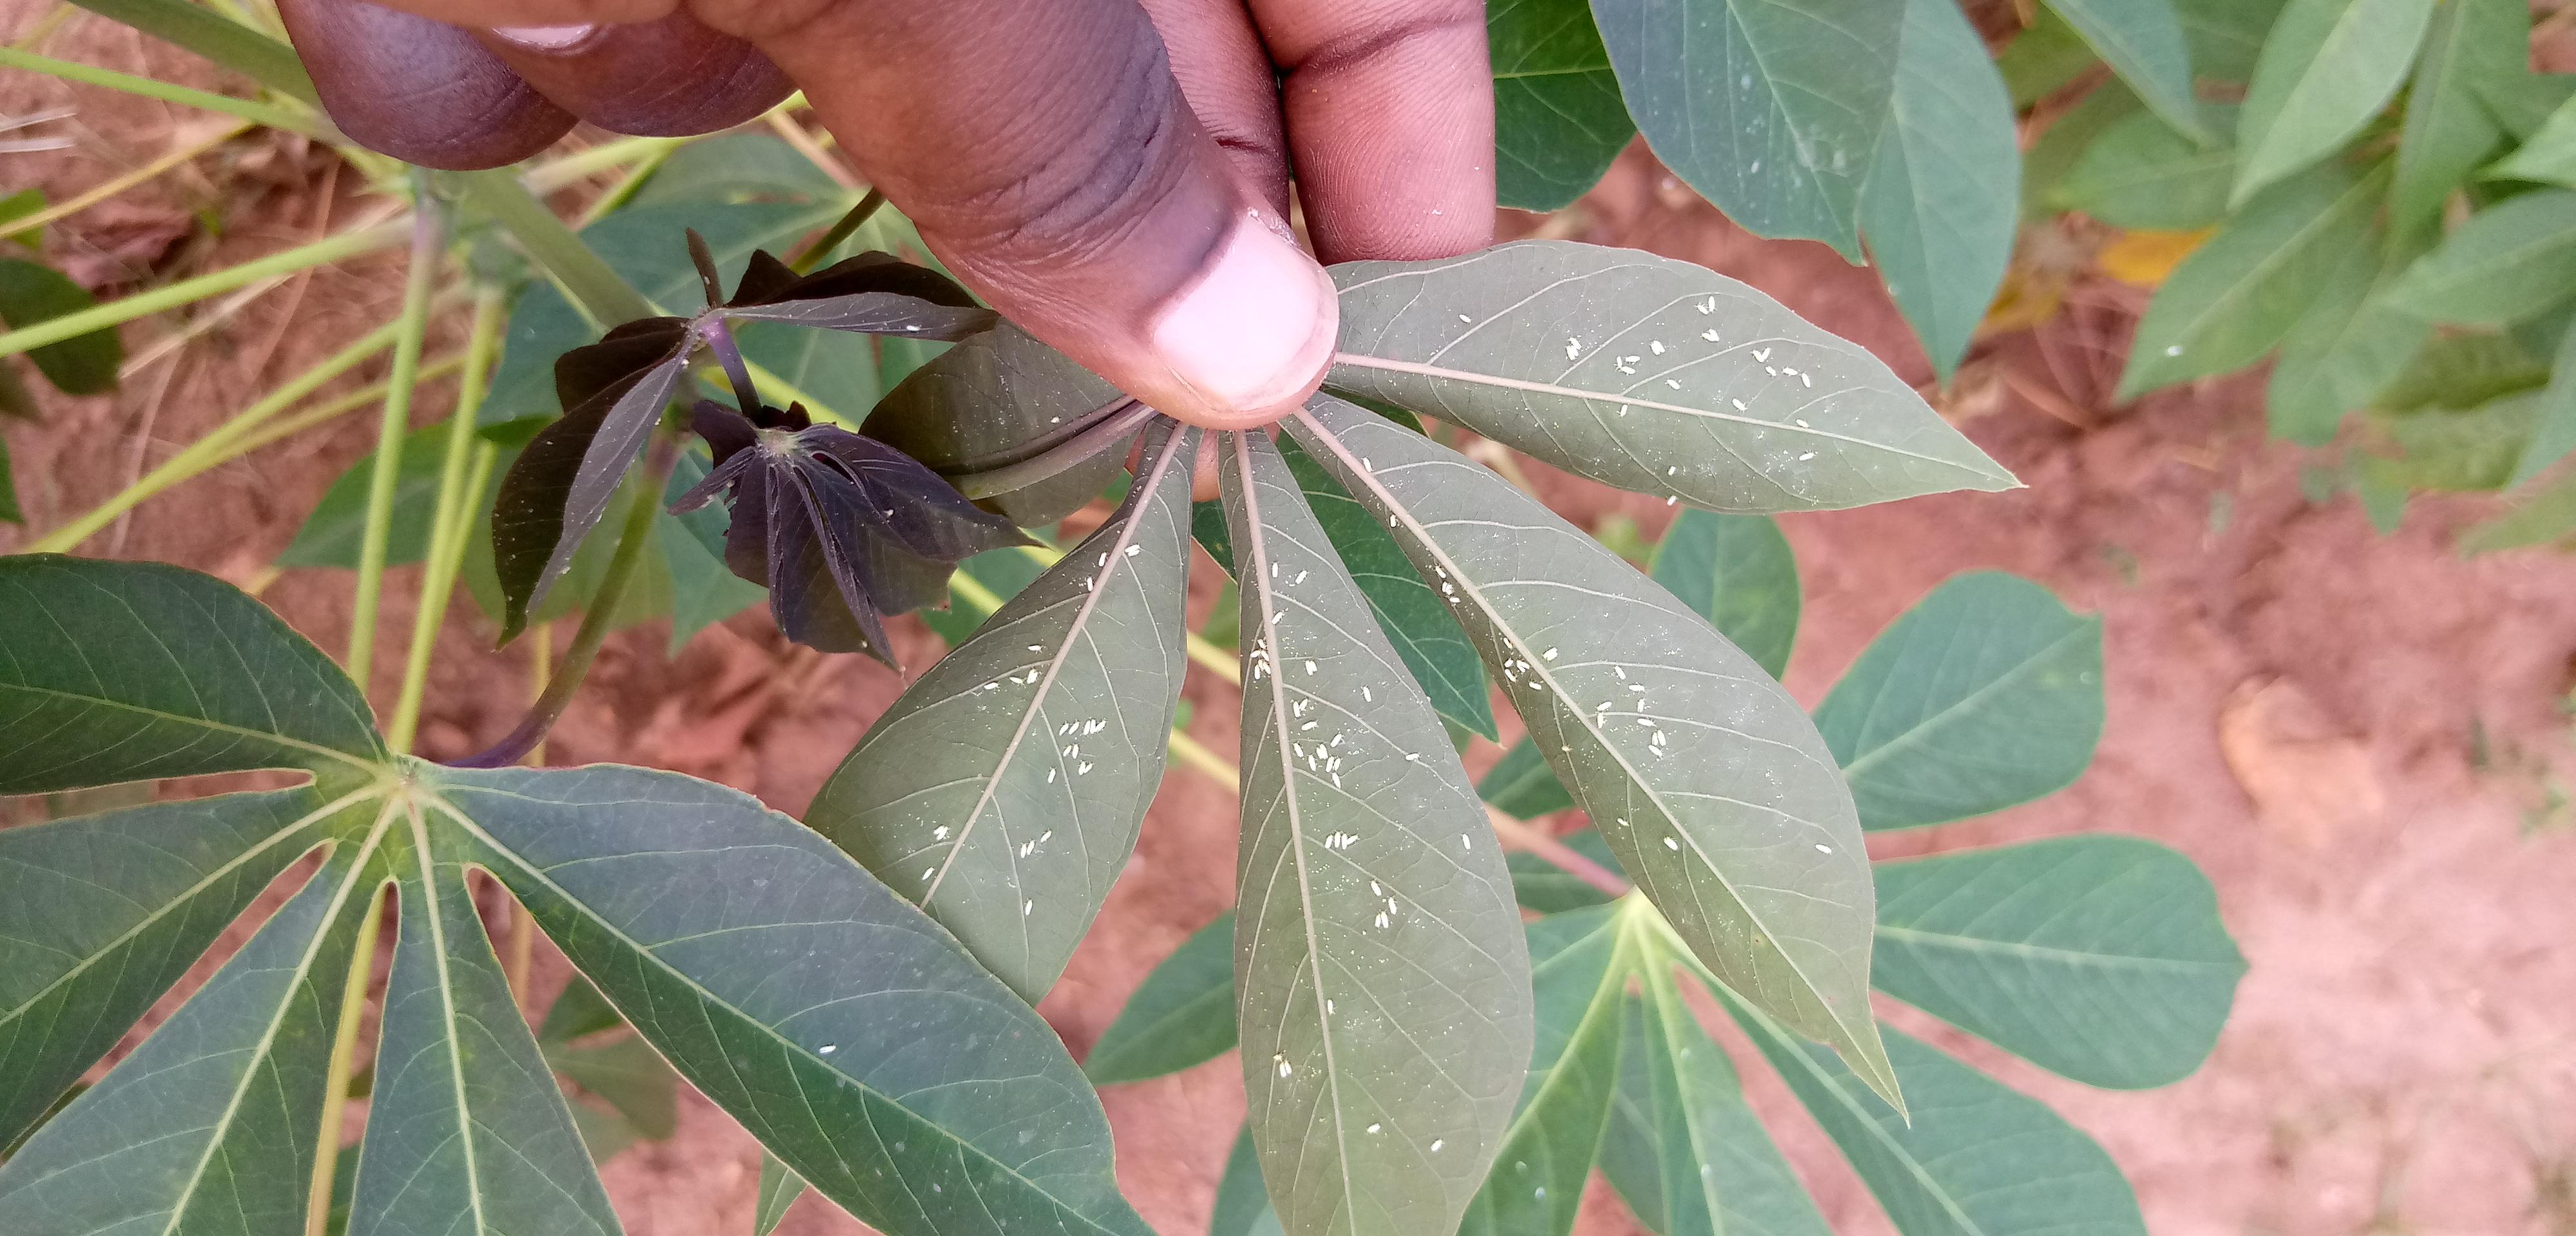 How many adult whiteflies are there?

119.